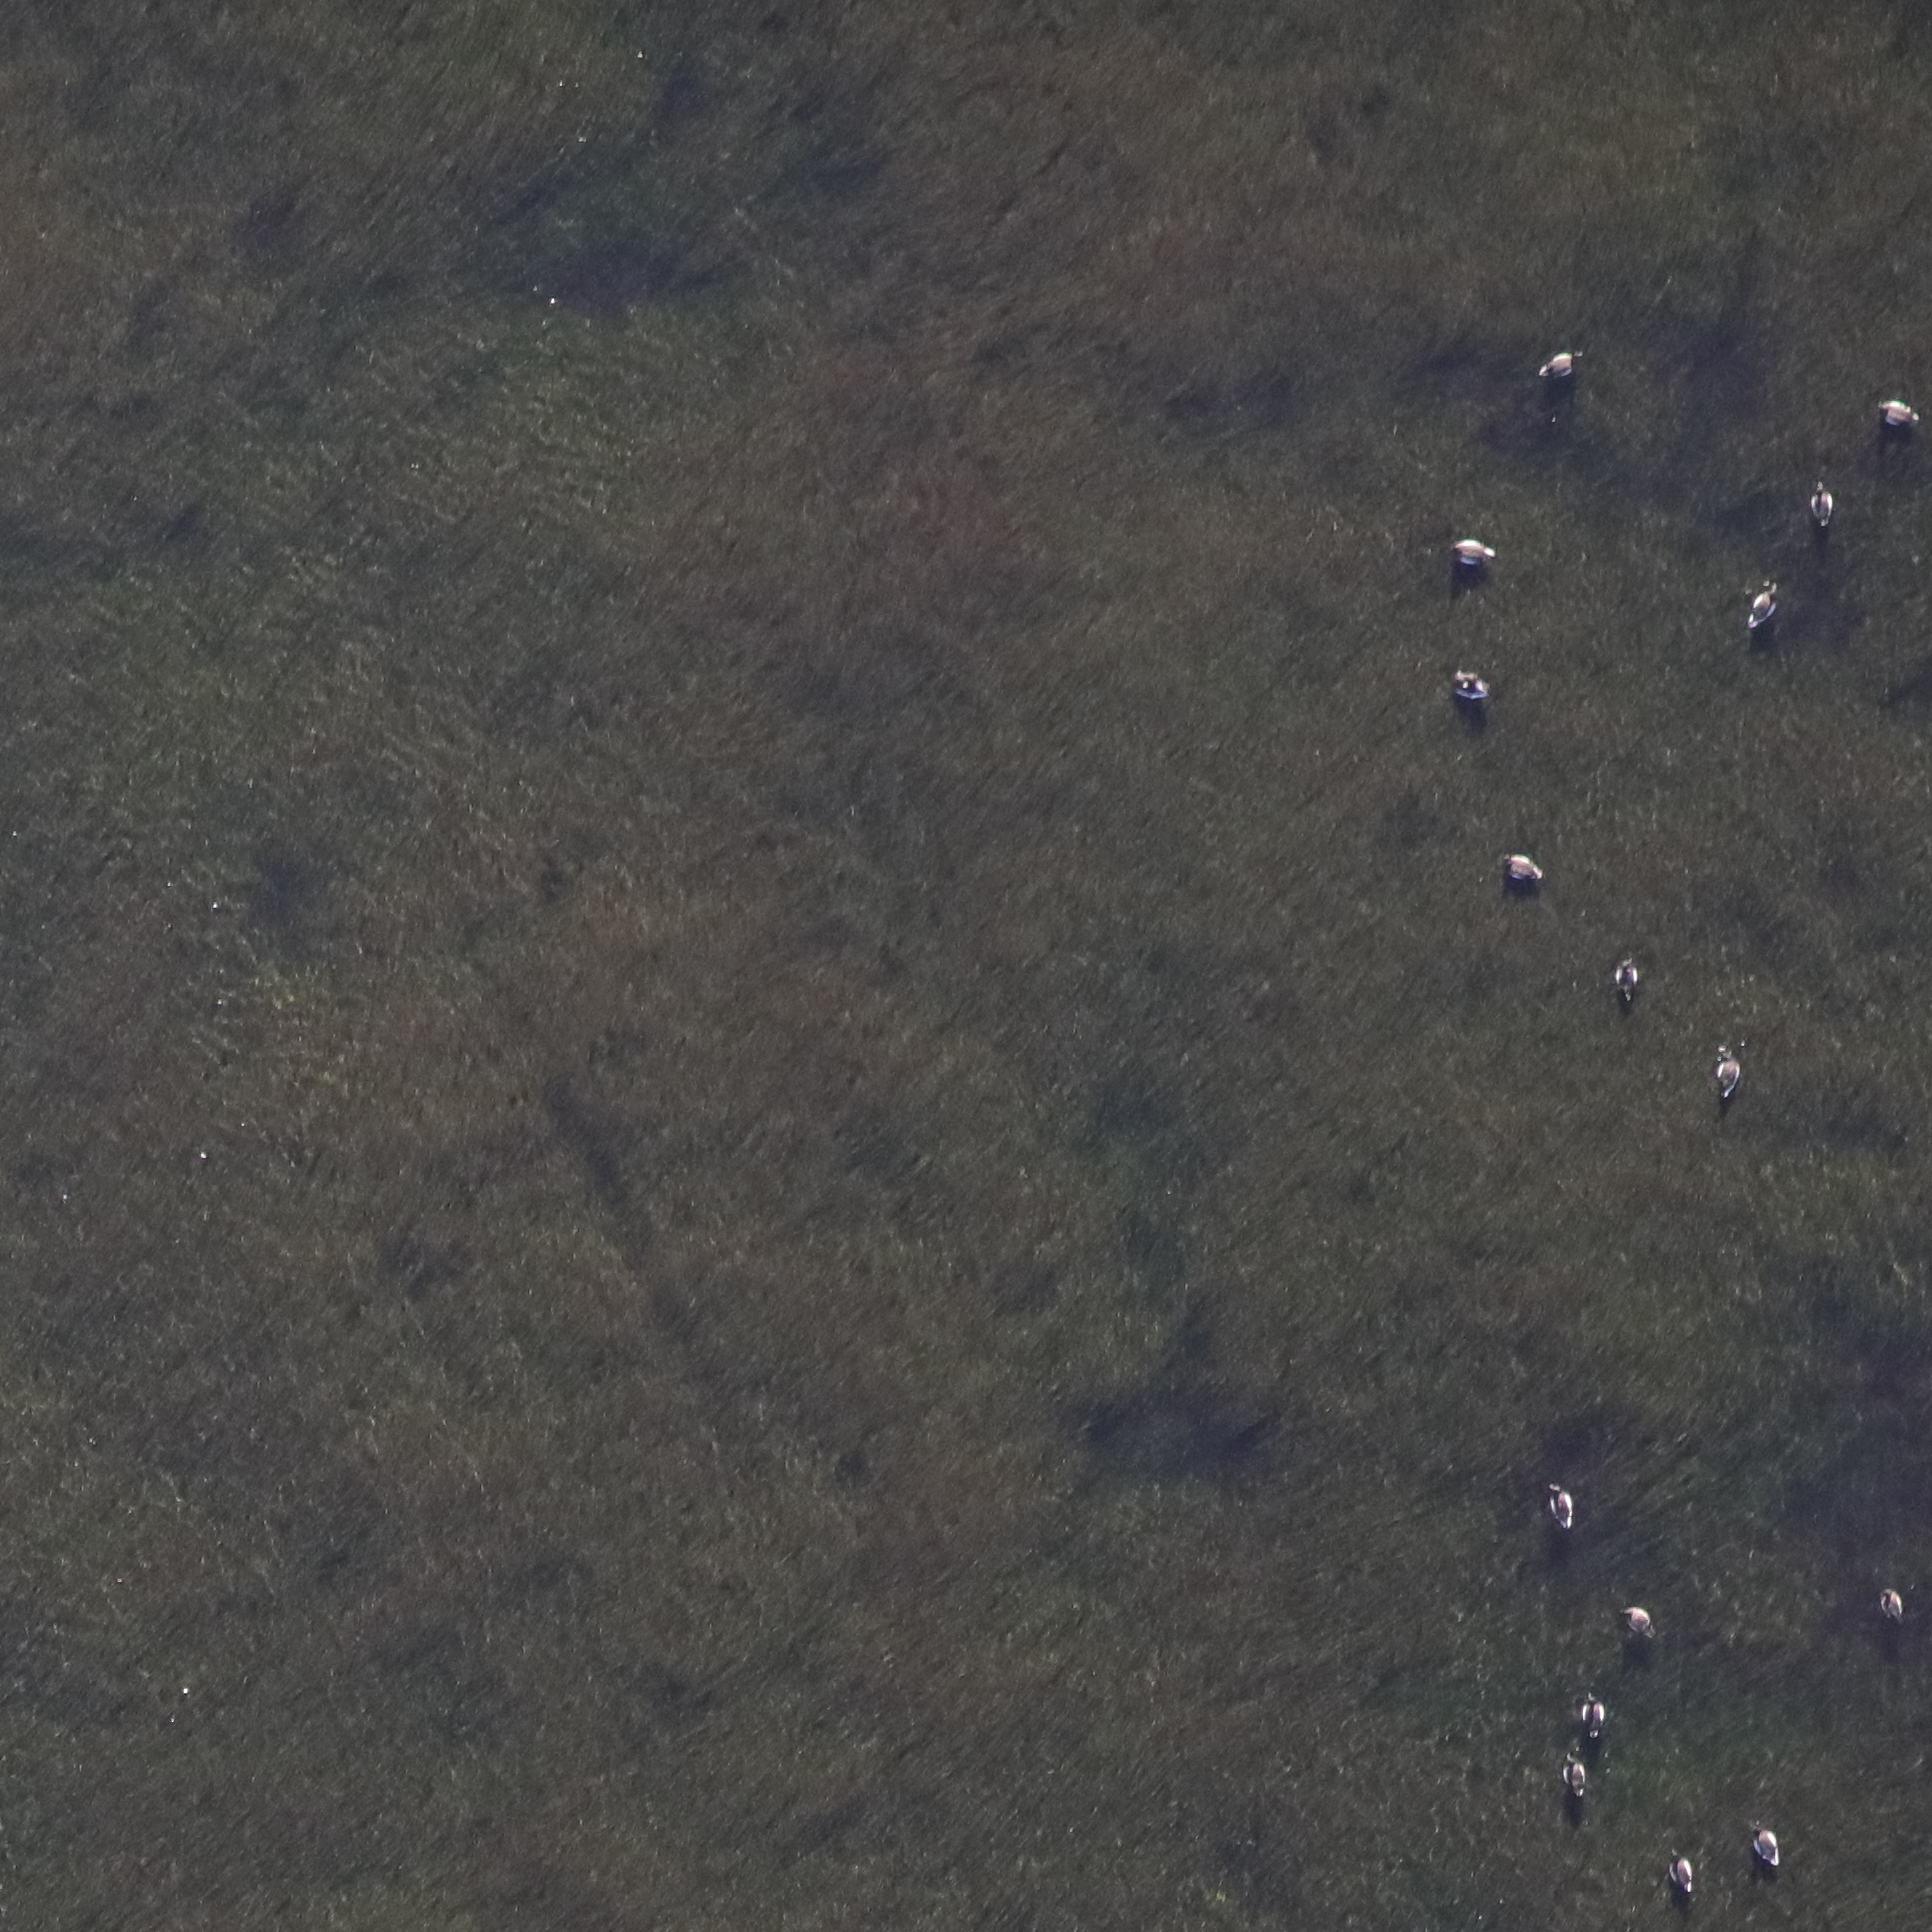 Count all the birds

16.